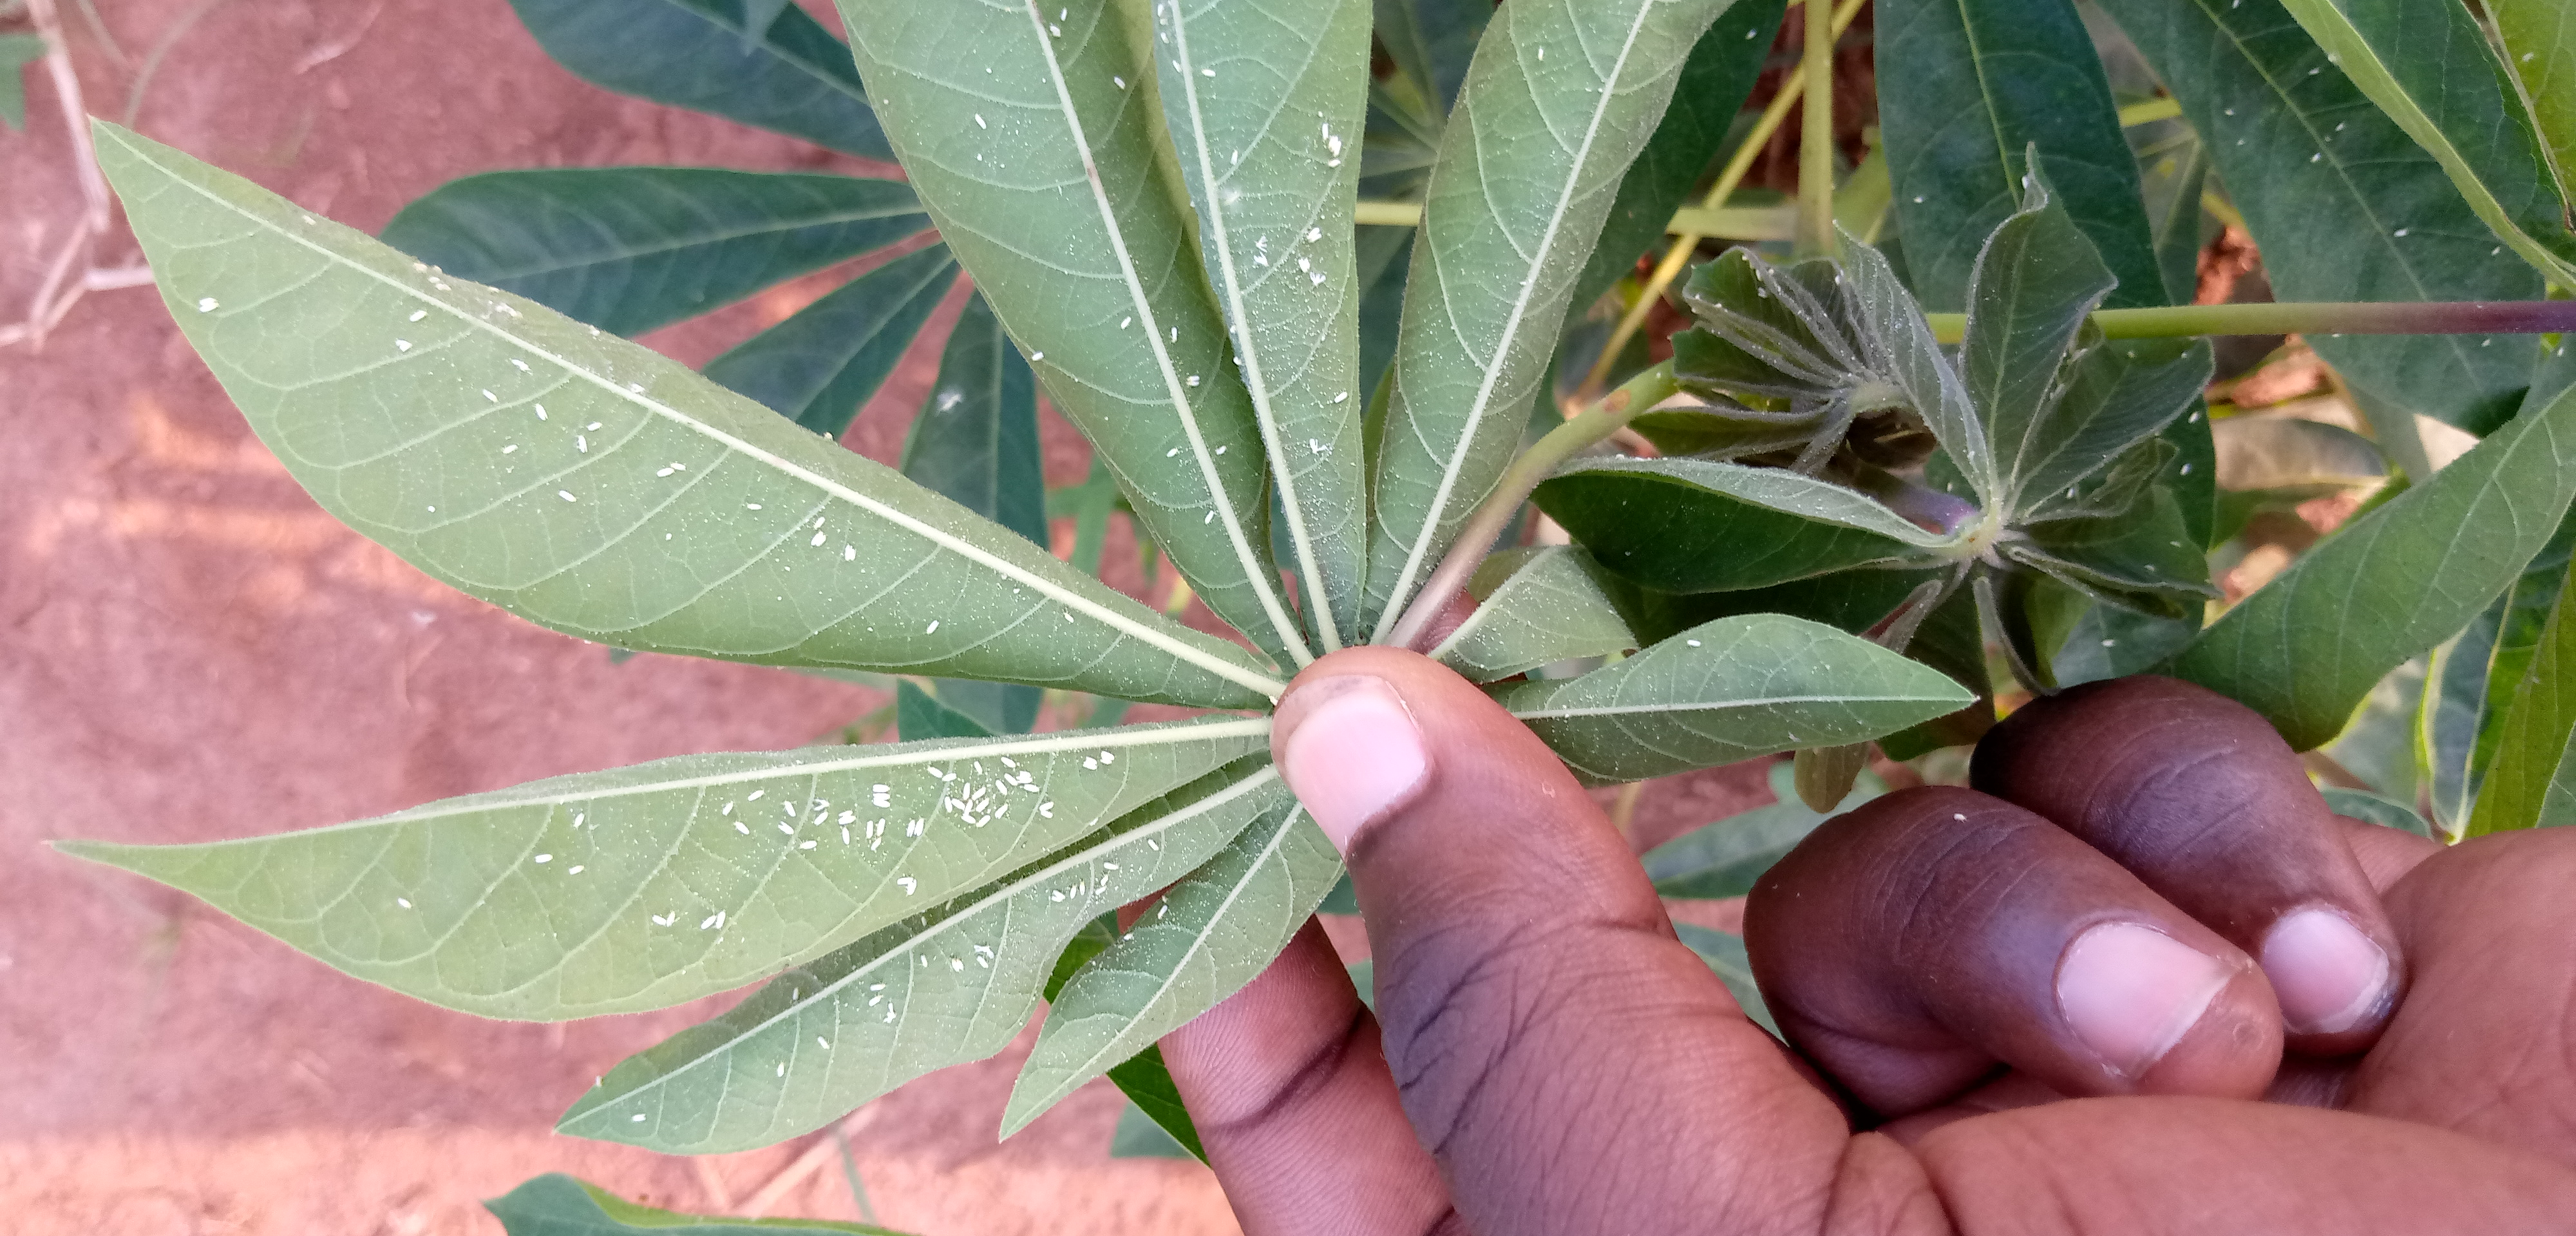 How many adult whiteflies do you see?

177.